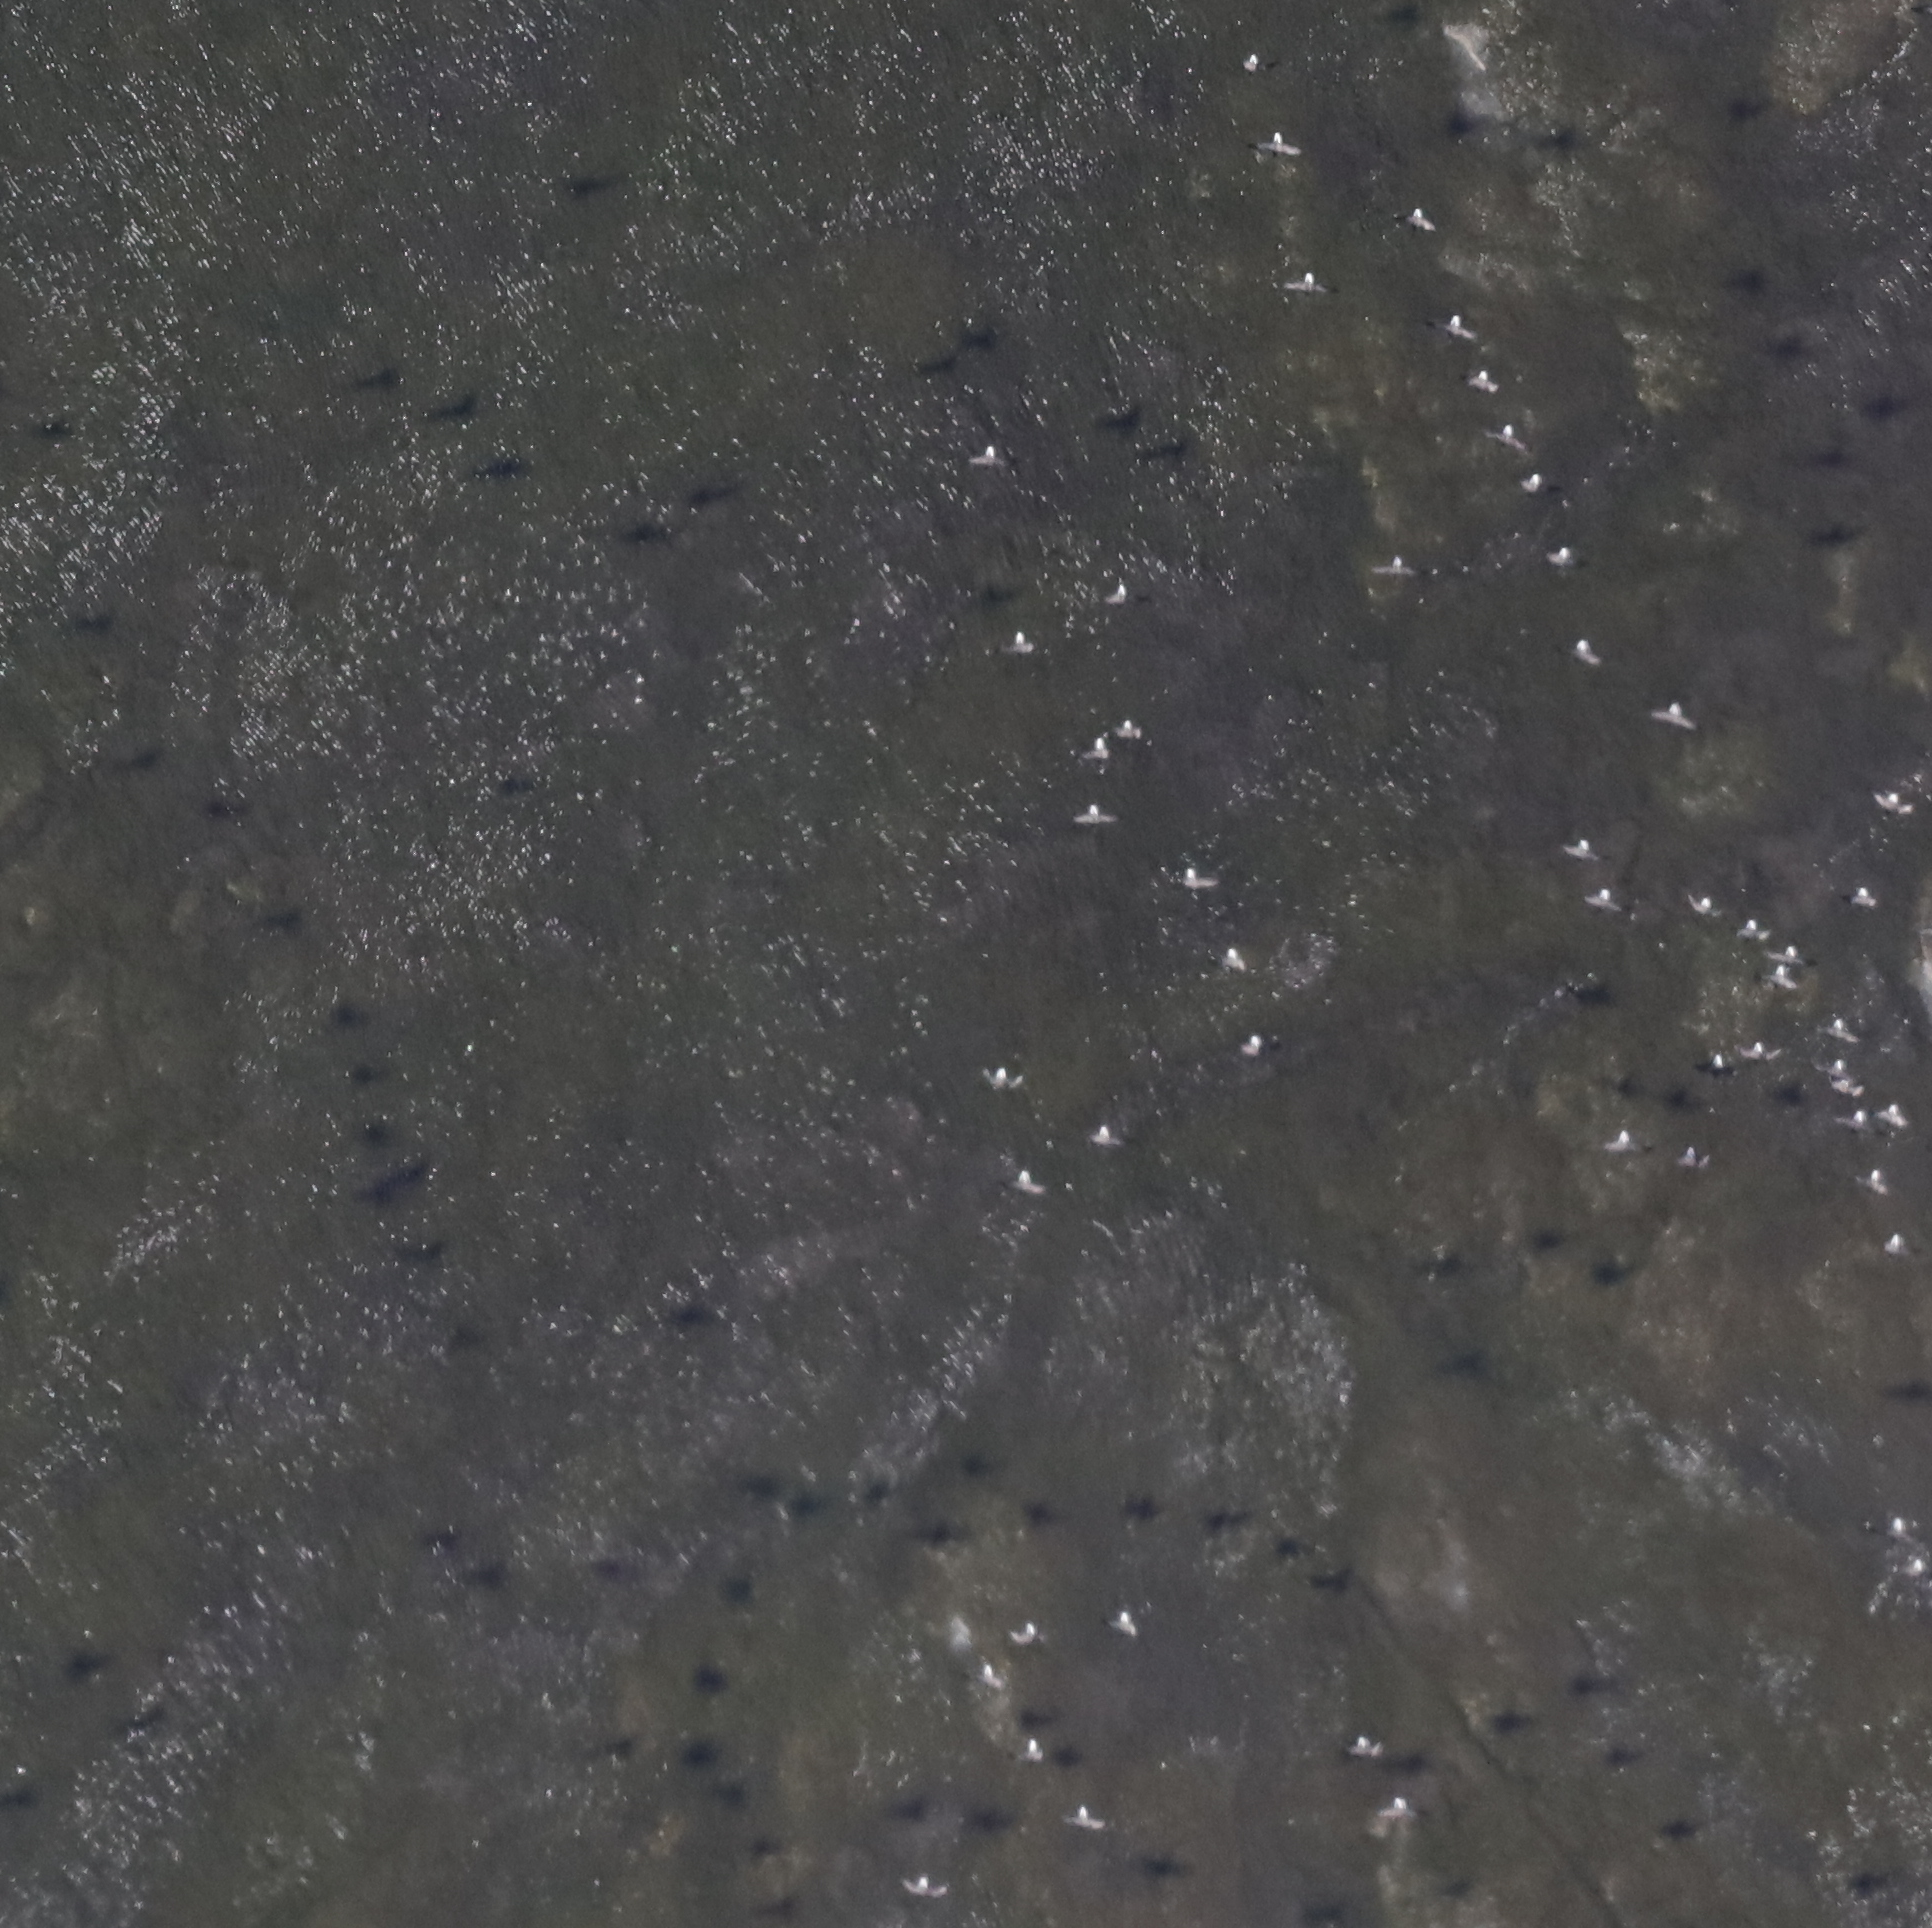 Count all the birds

53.